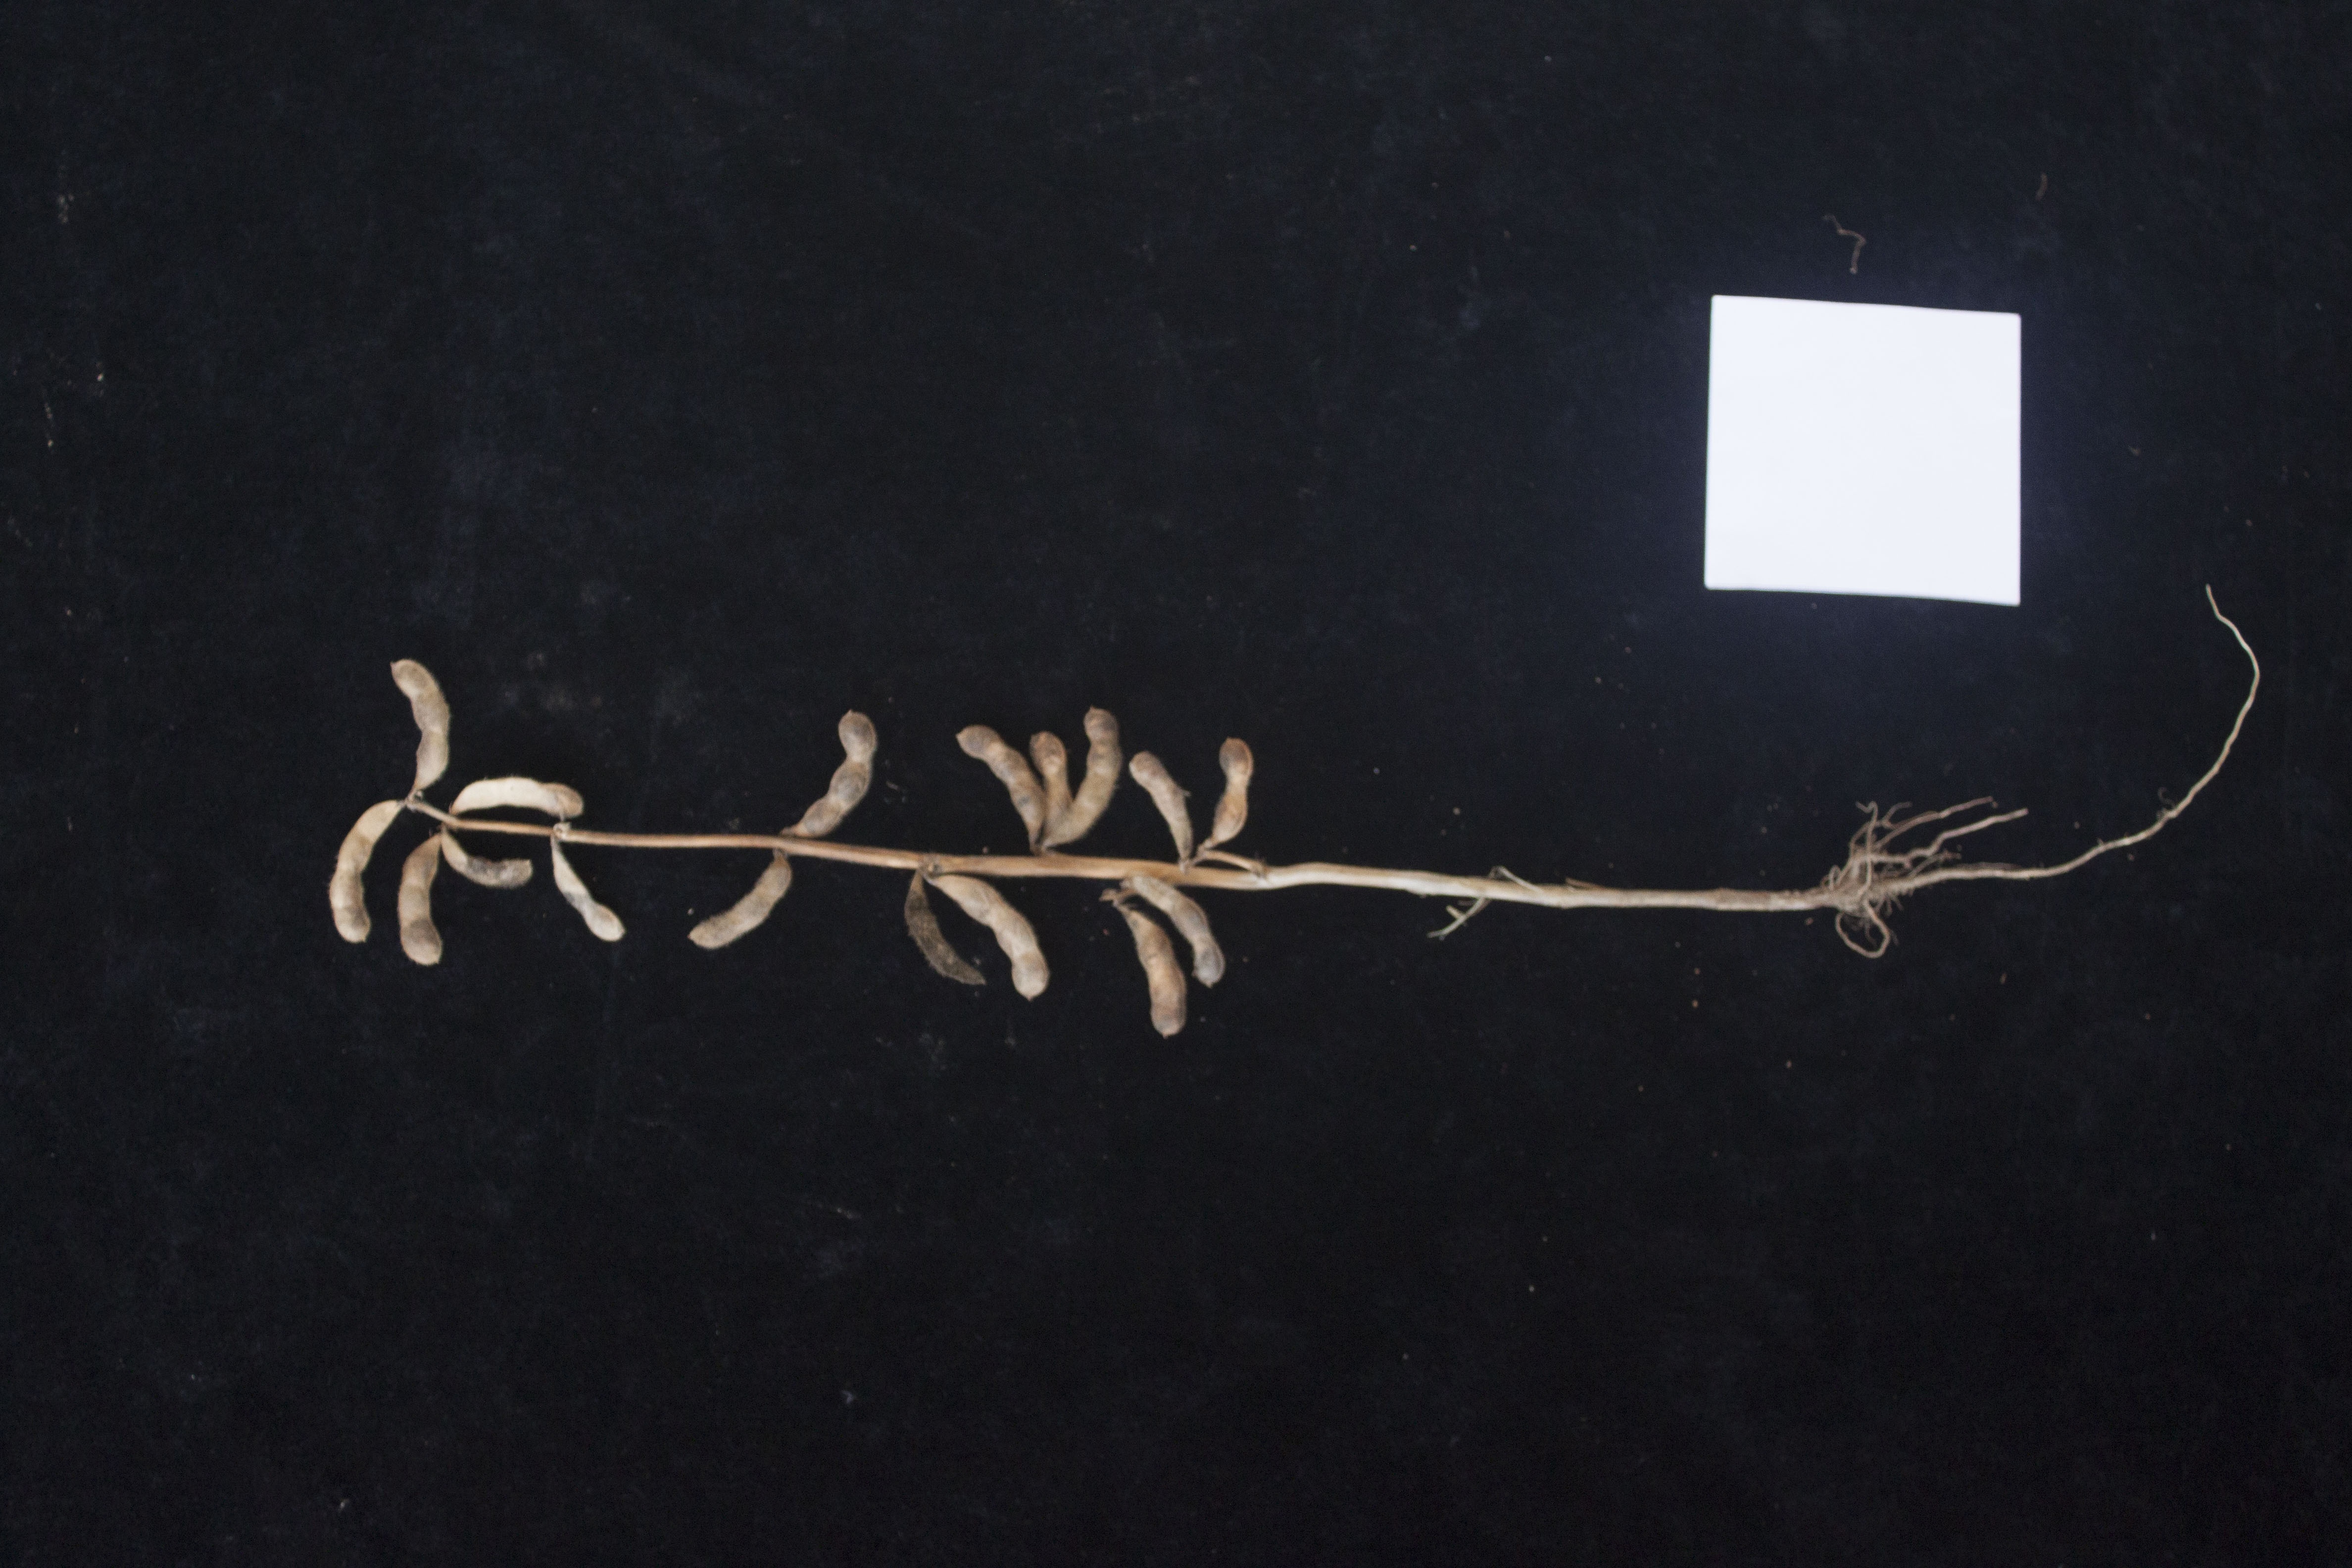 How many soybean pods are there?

16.